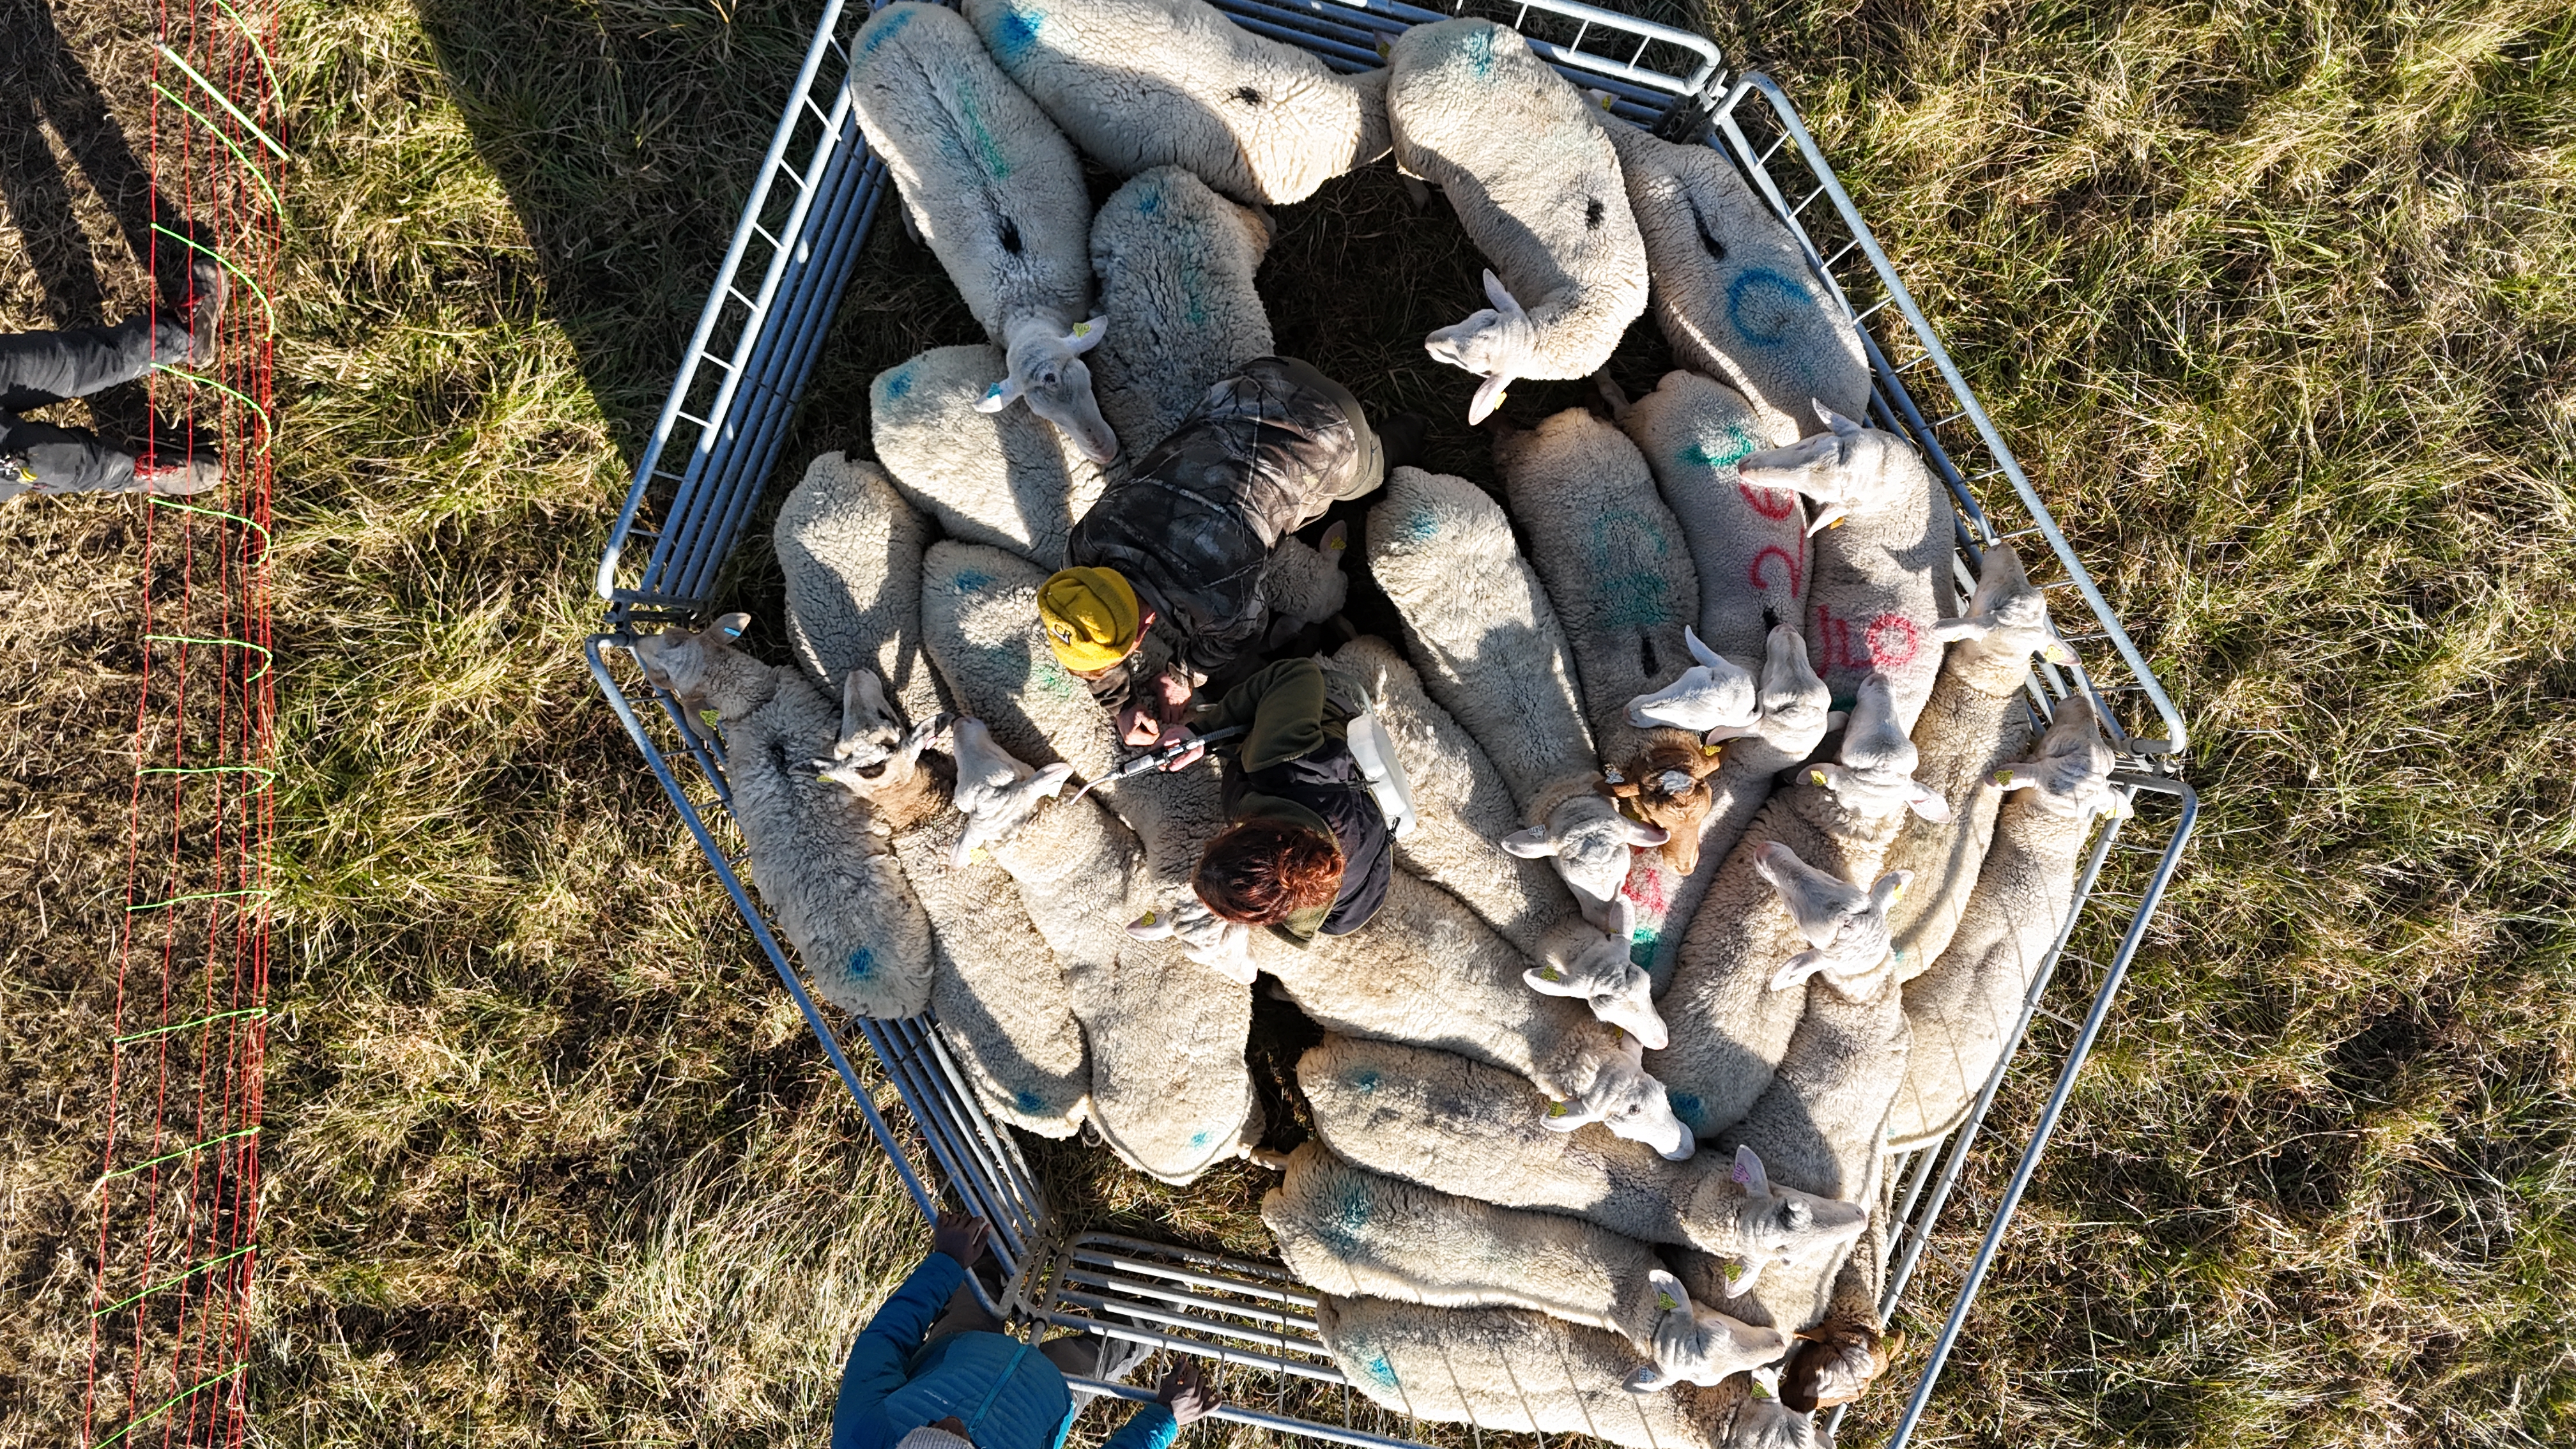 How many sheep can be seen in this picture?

26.